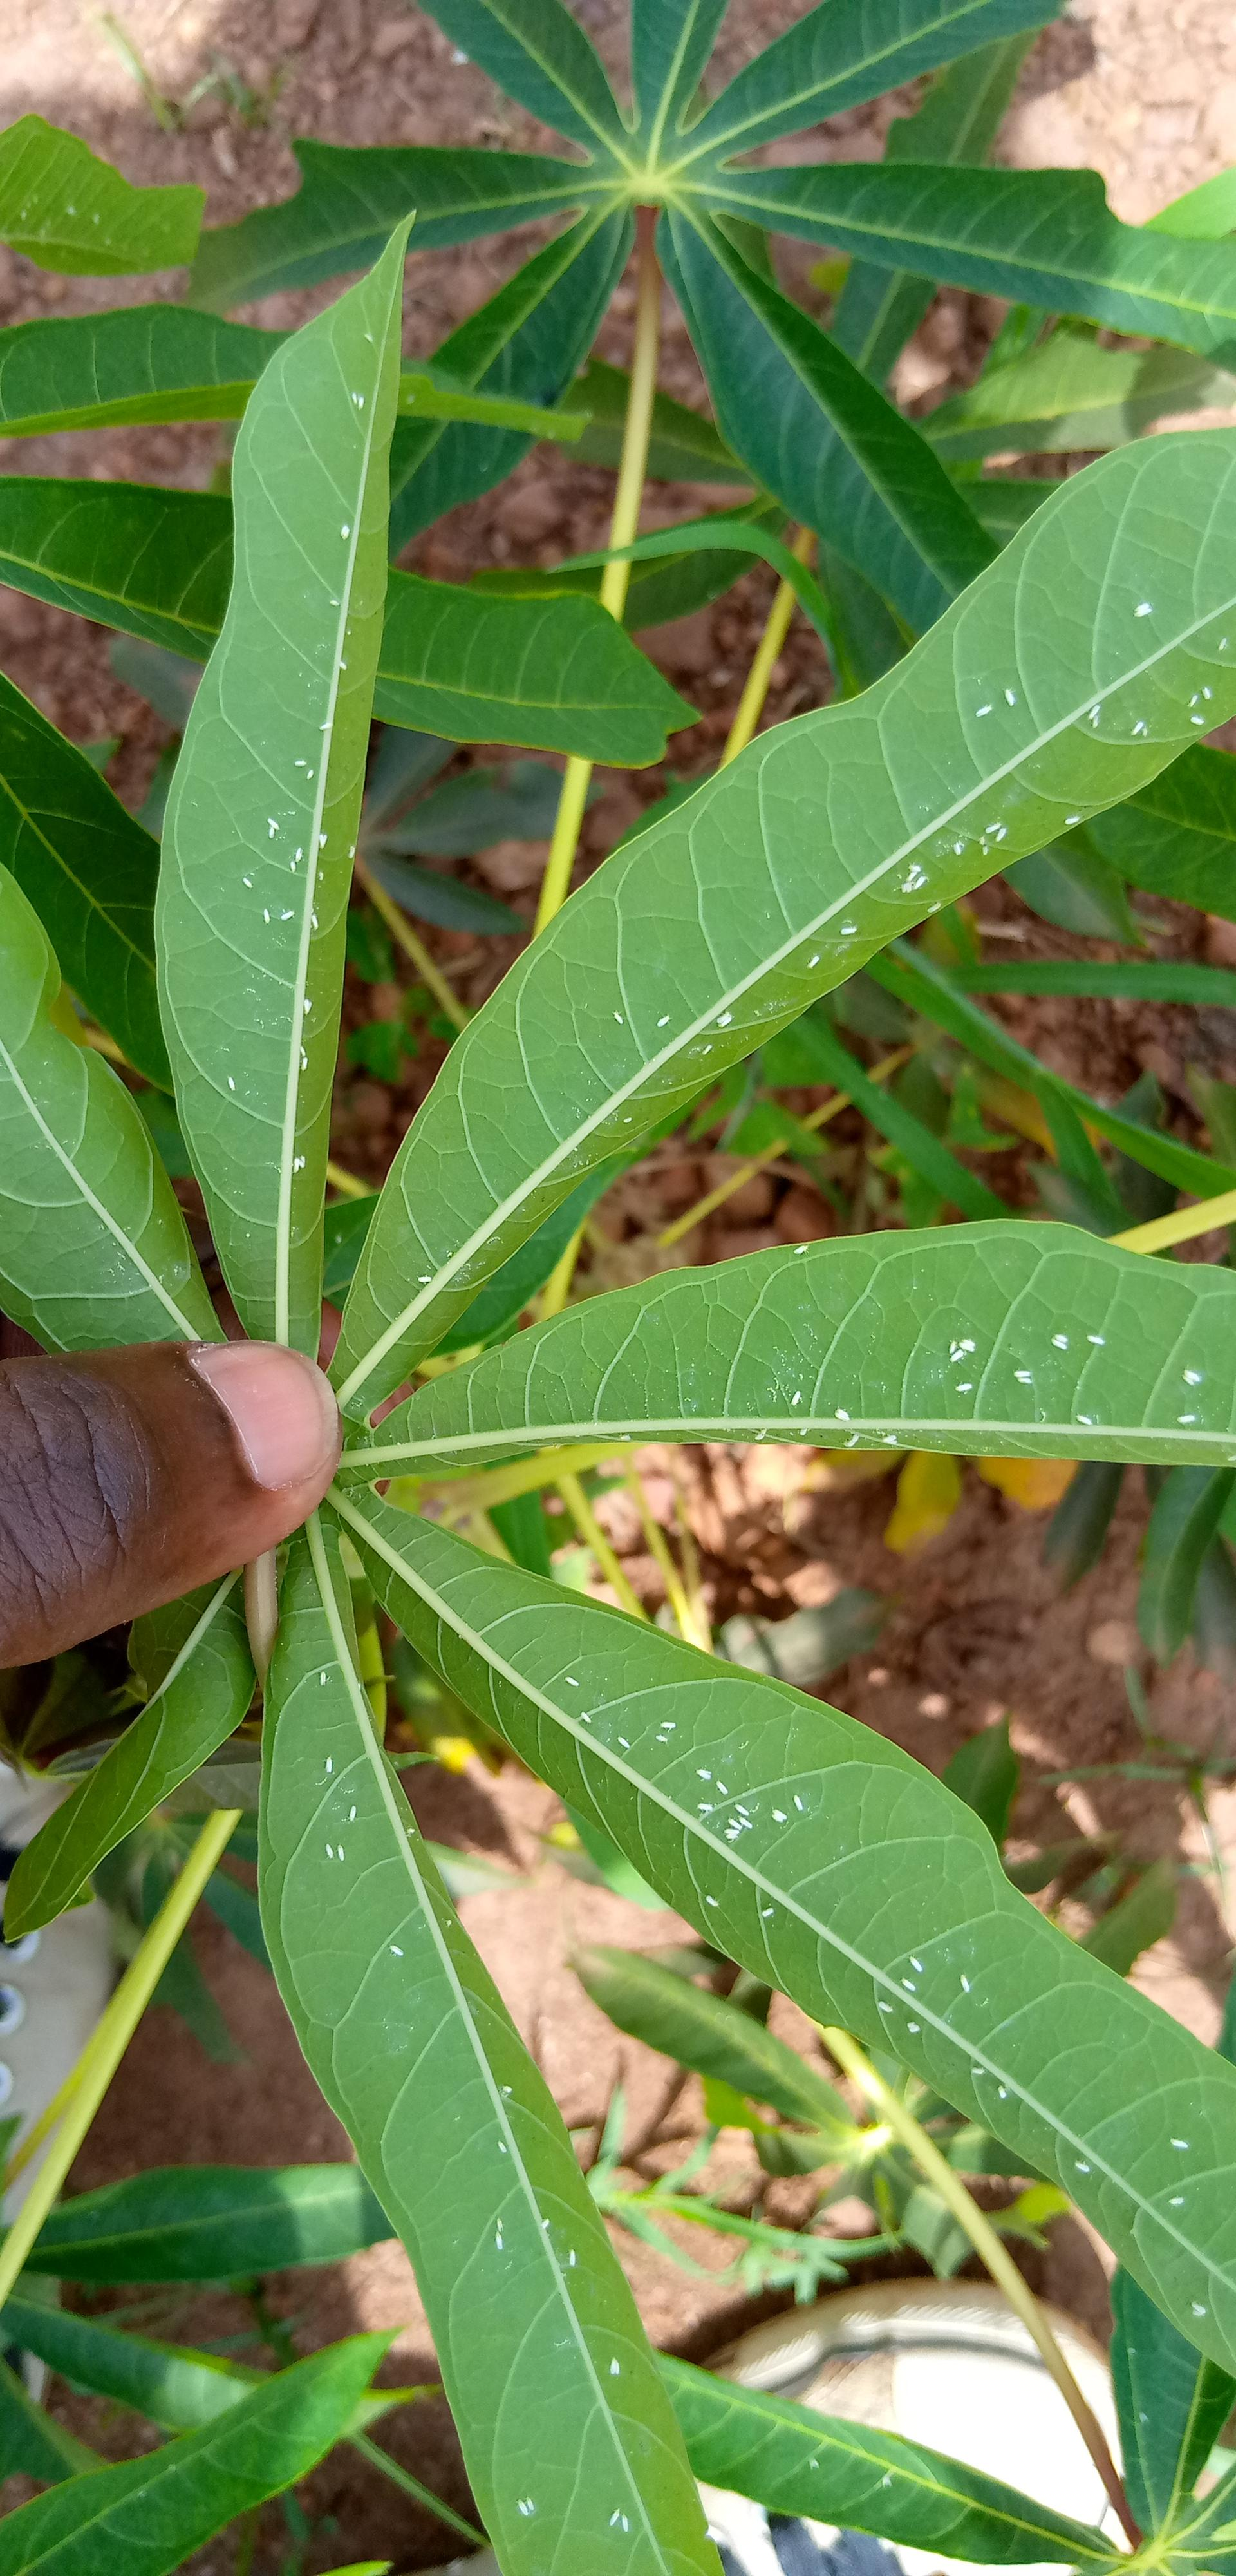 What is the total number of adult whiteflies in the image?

133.